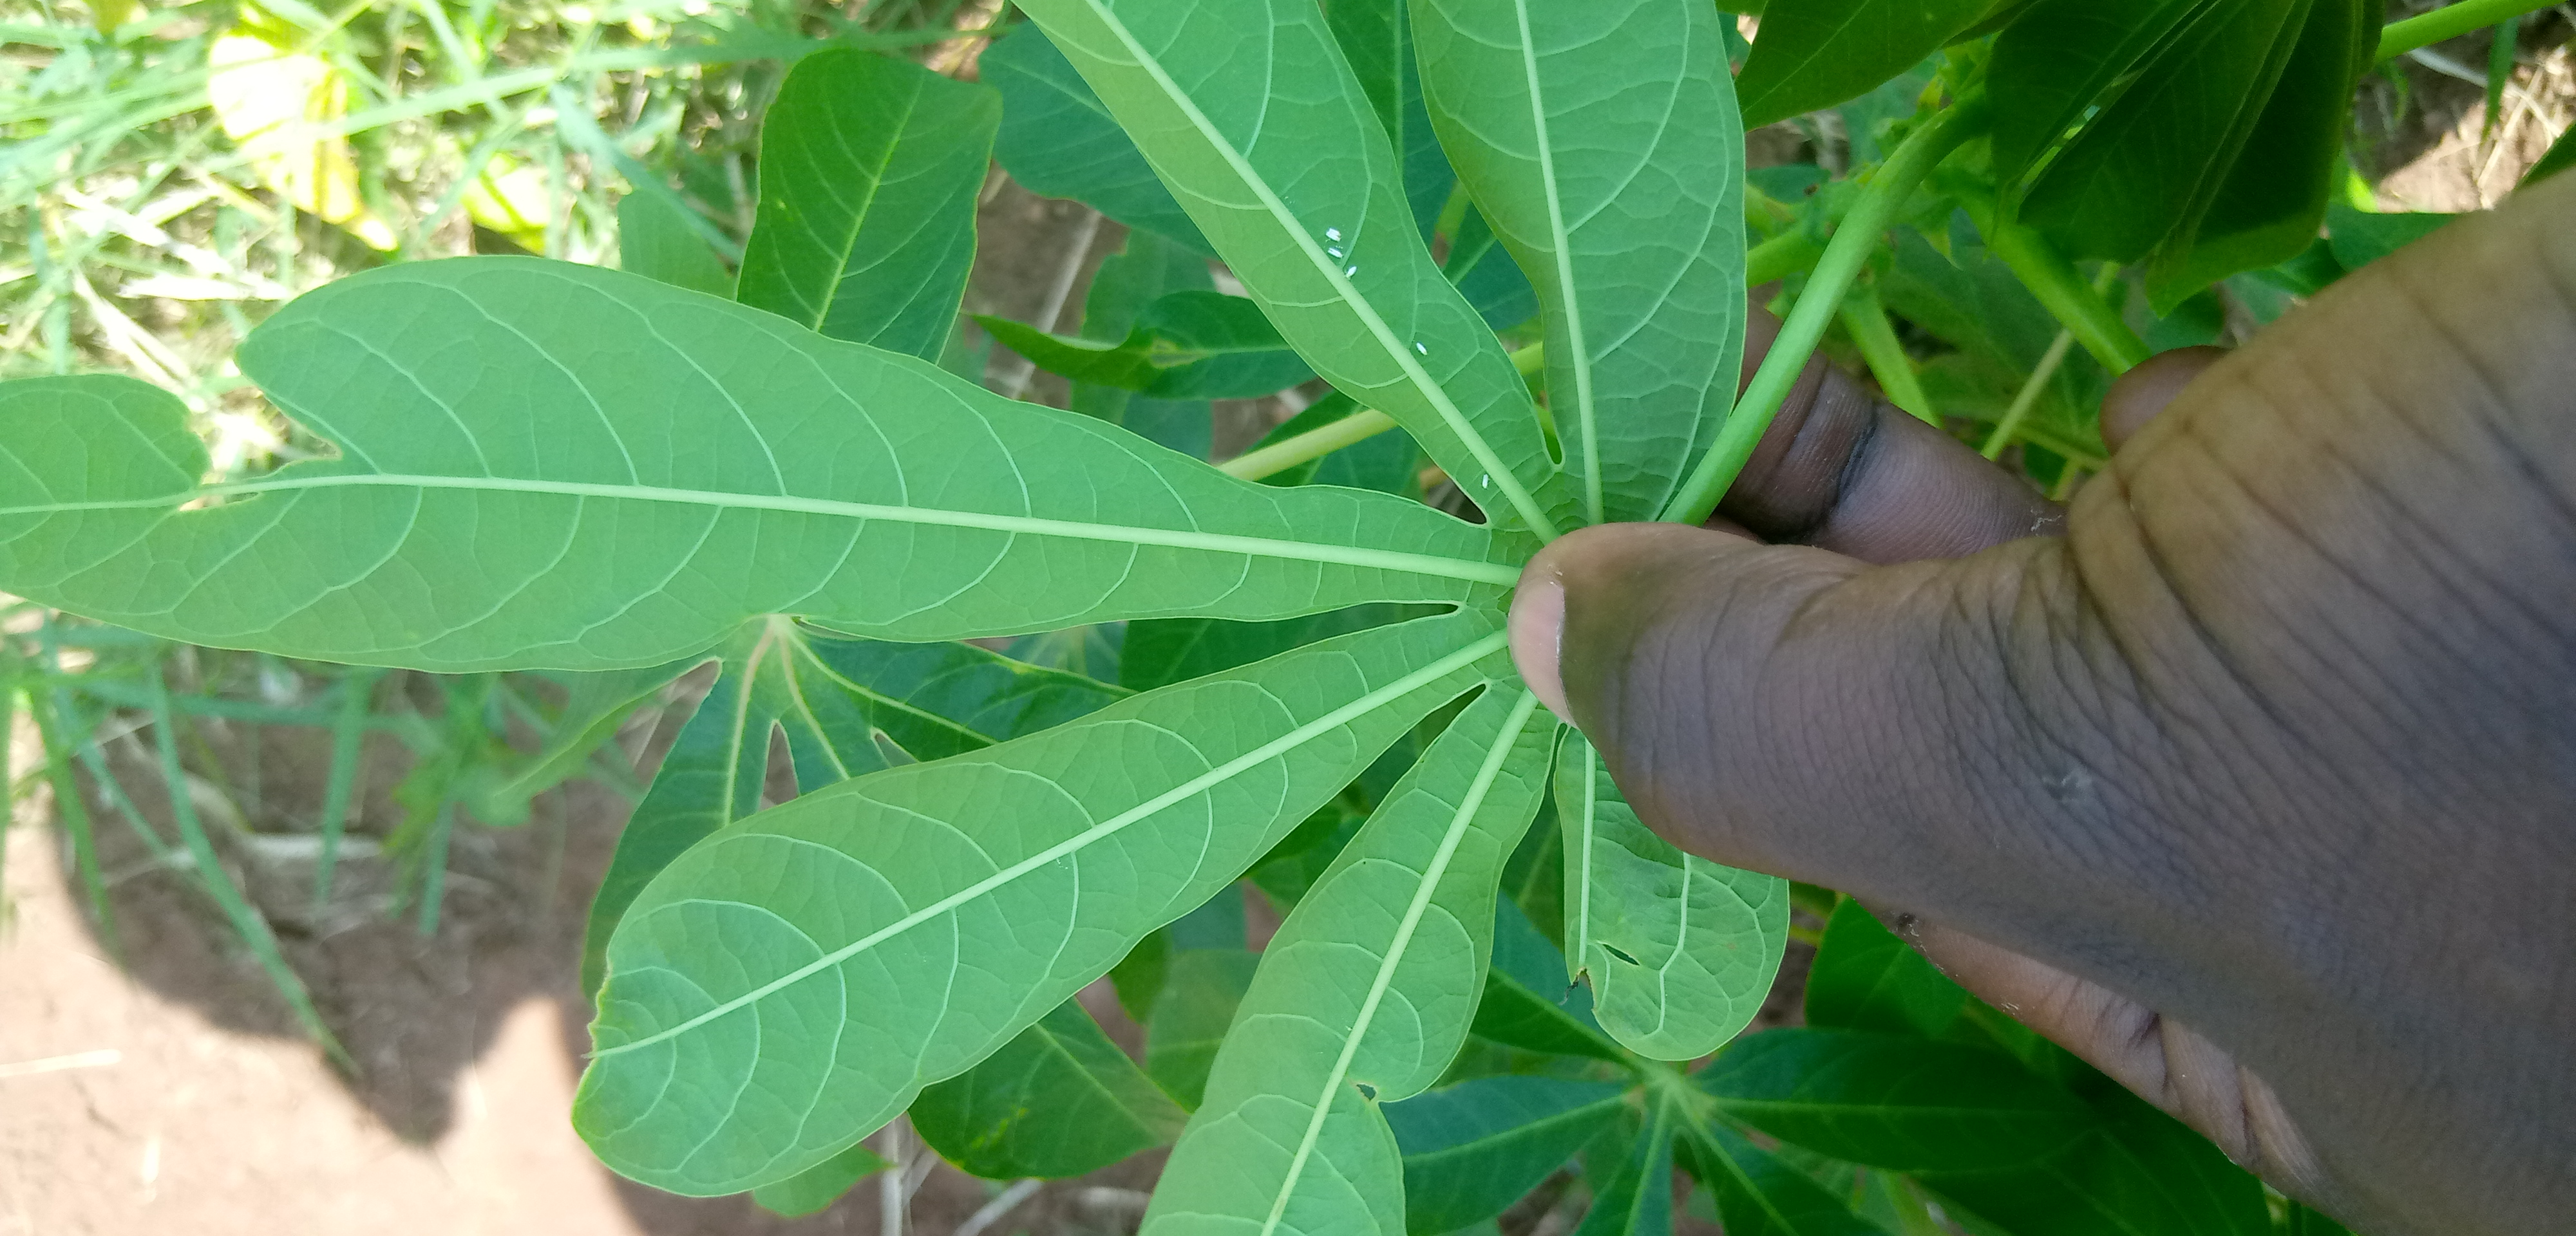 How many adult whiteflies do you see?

6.